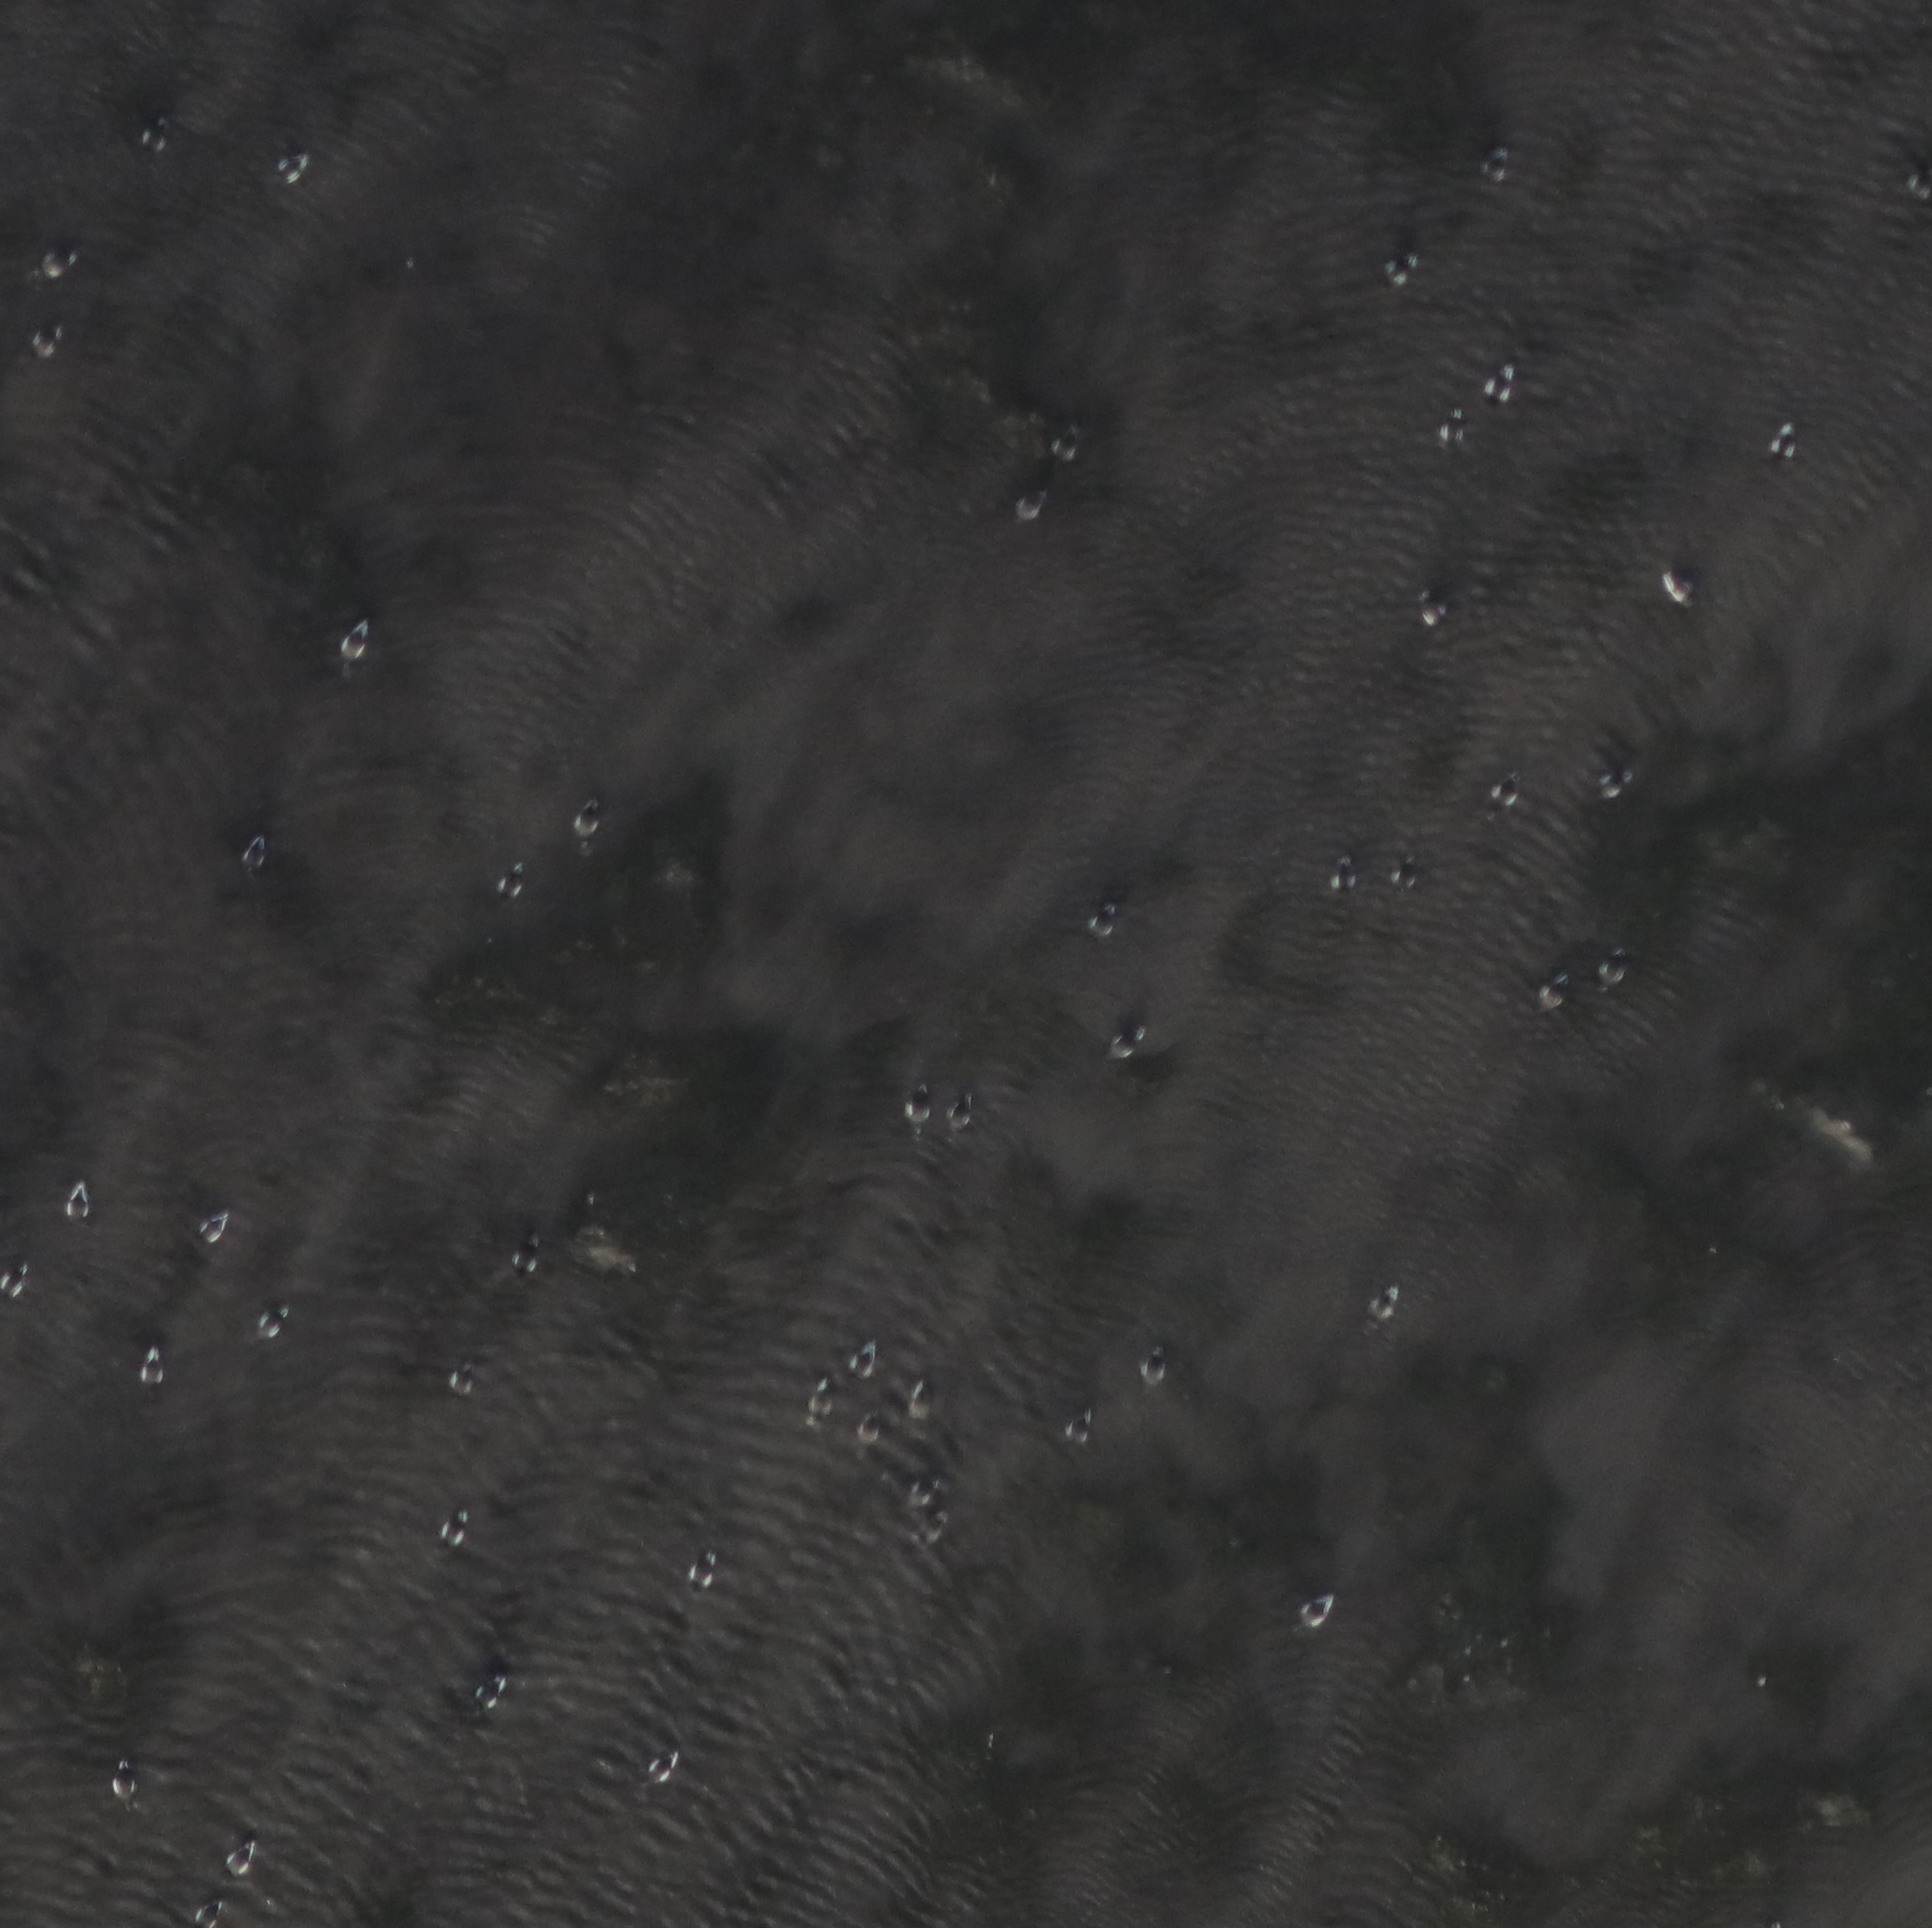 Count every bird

52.